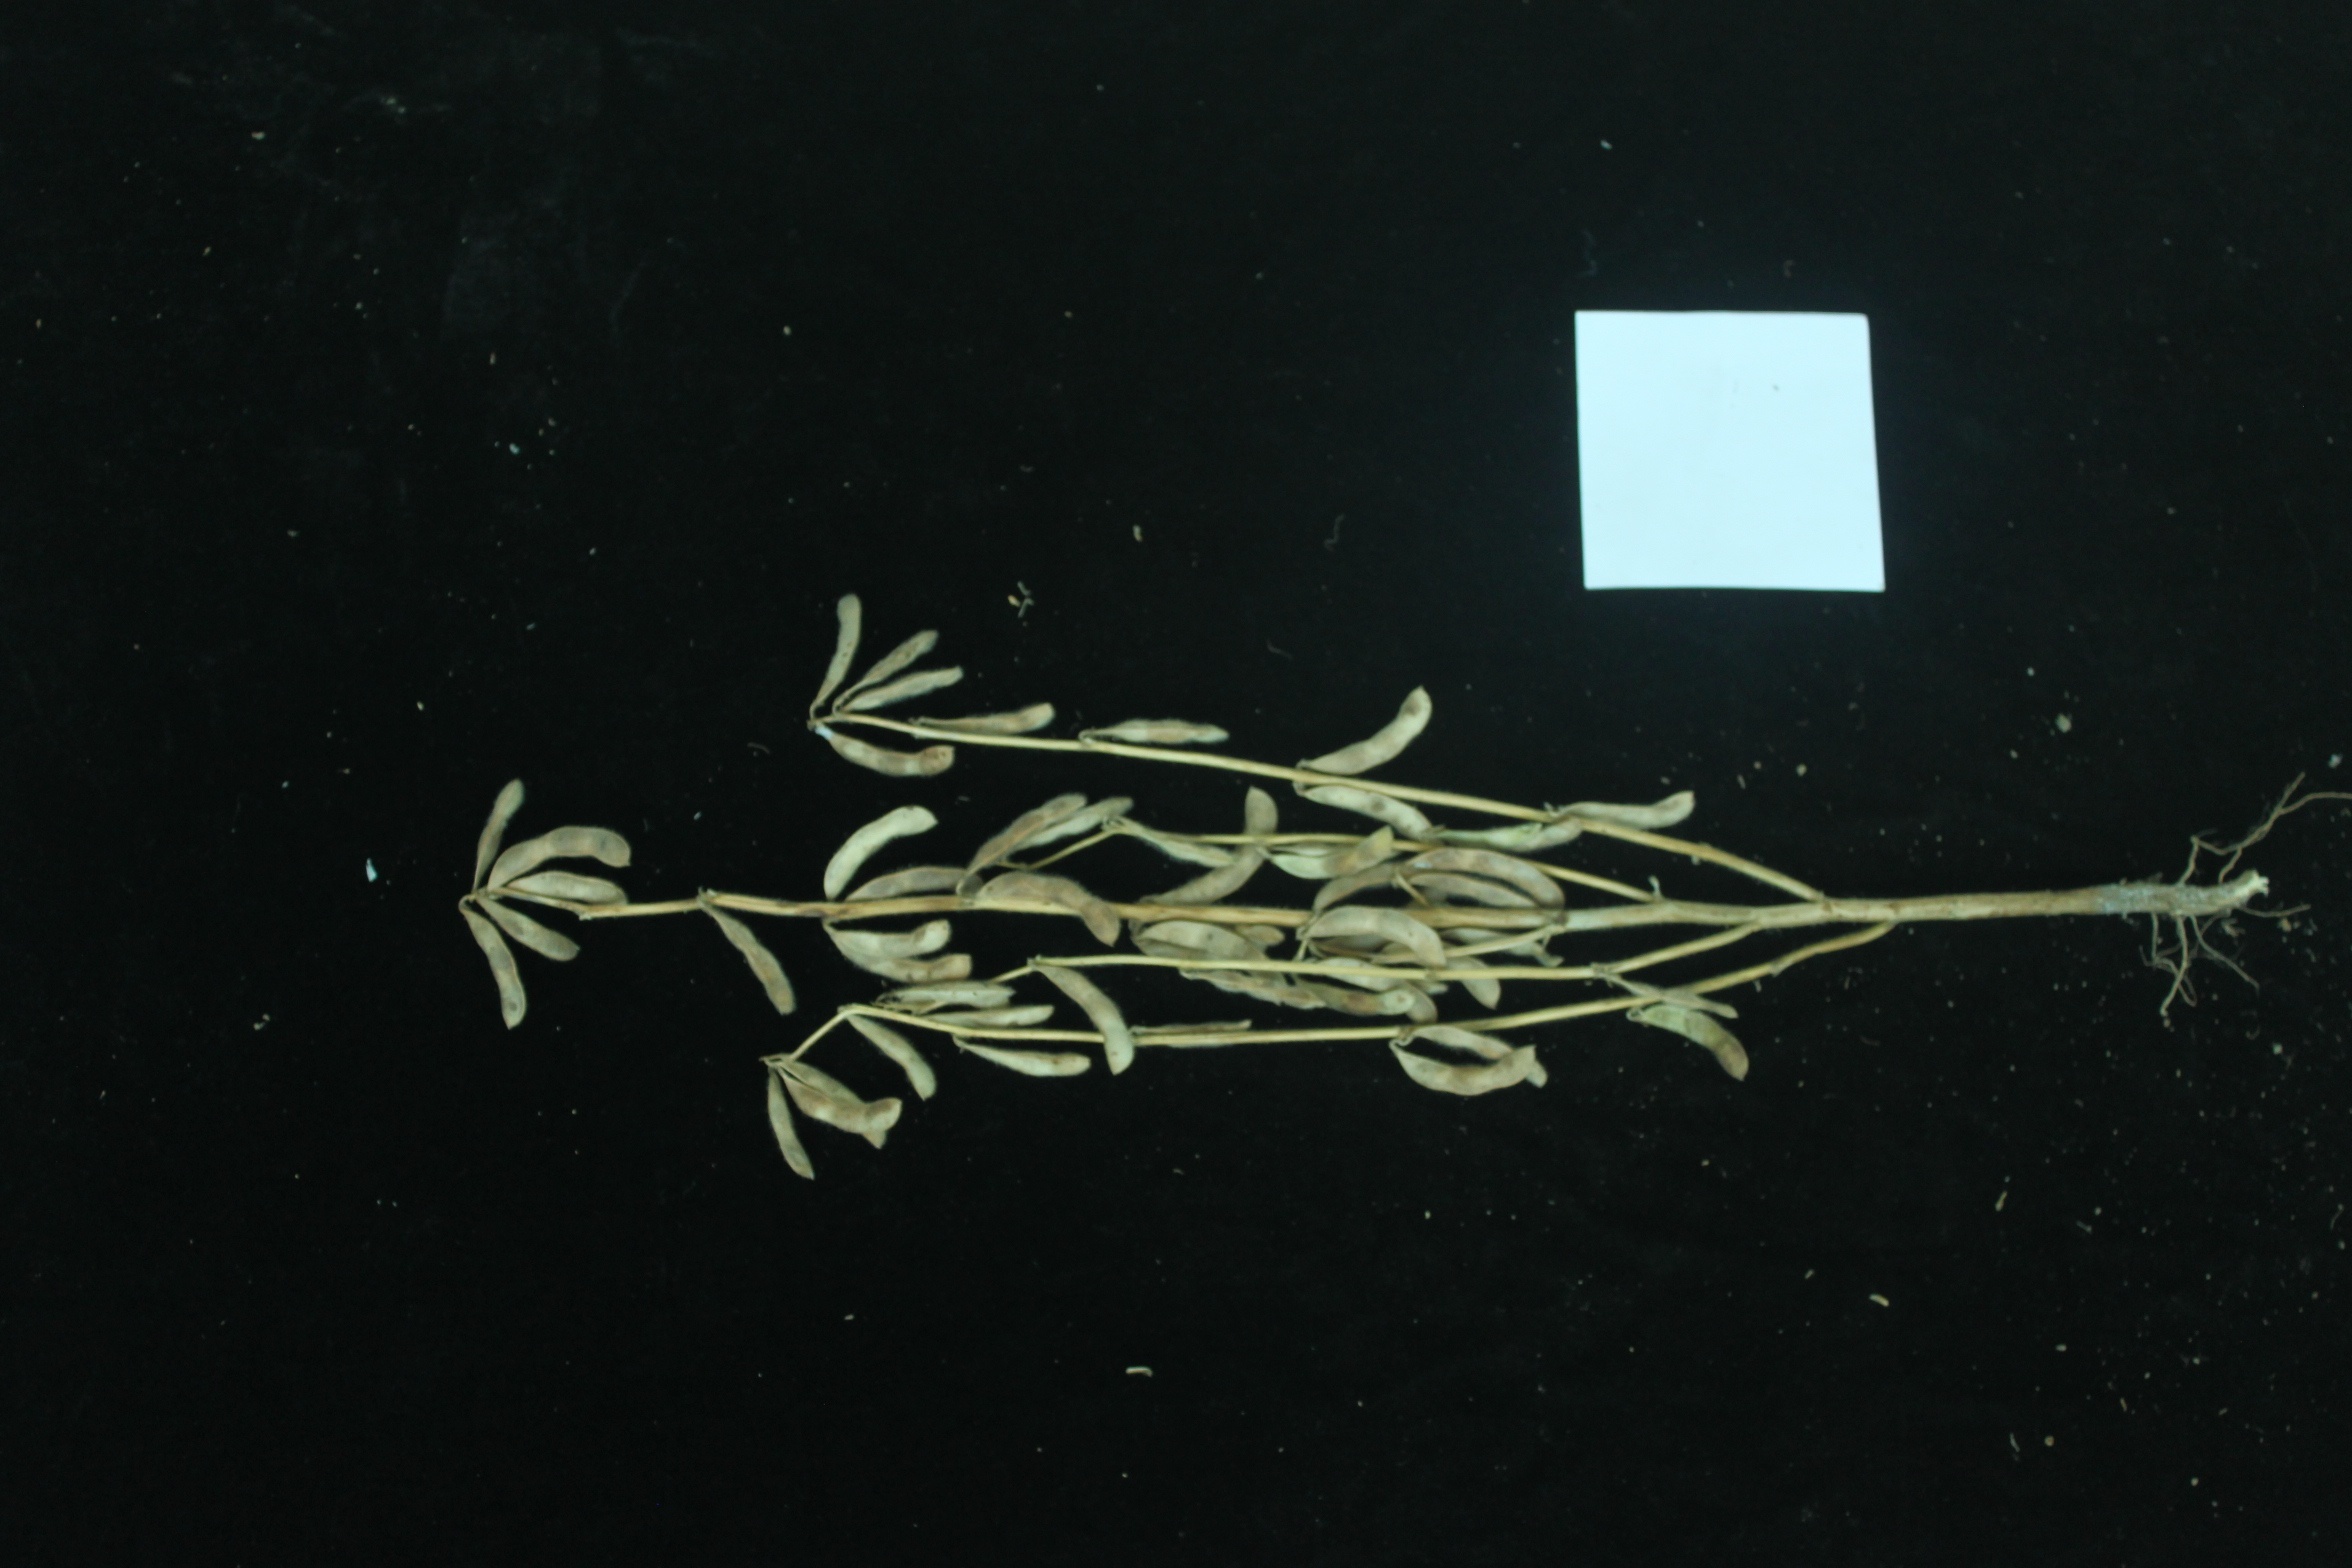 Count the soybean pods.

45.